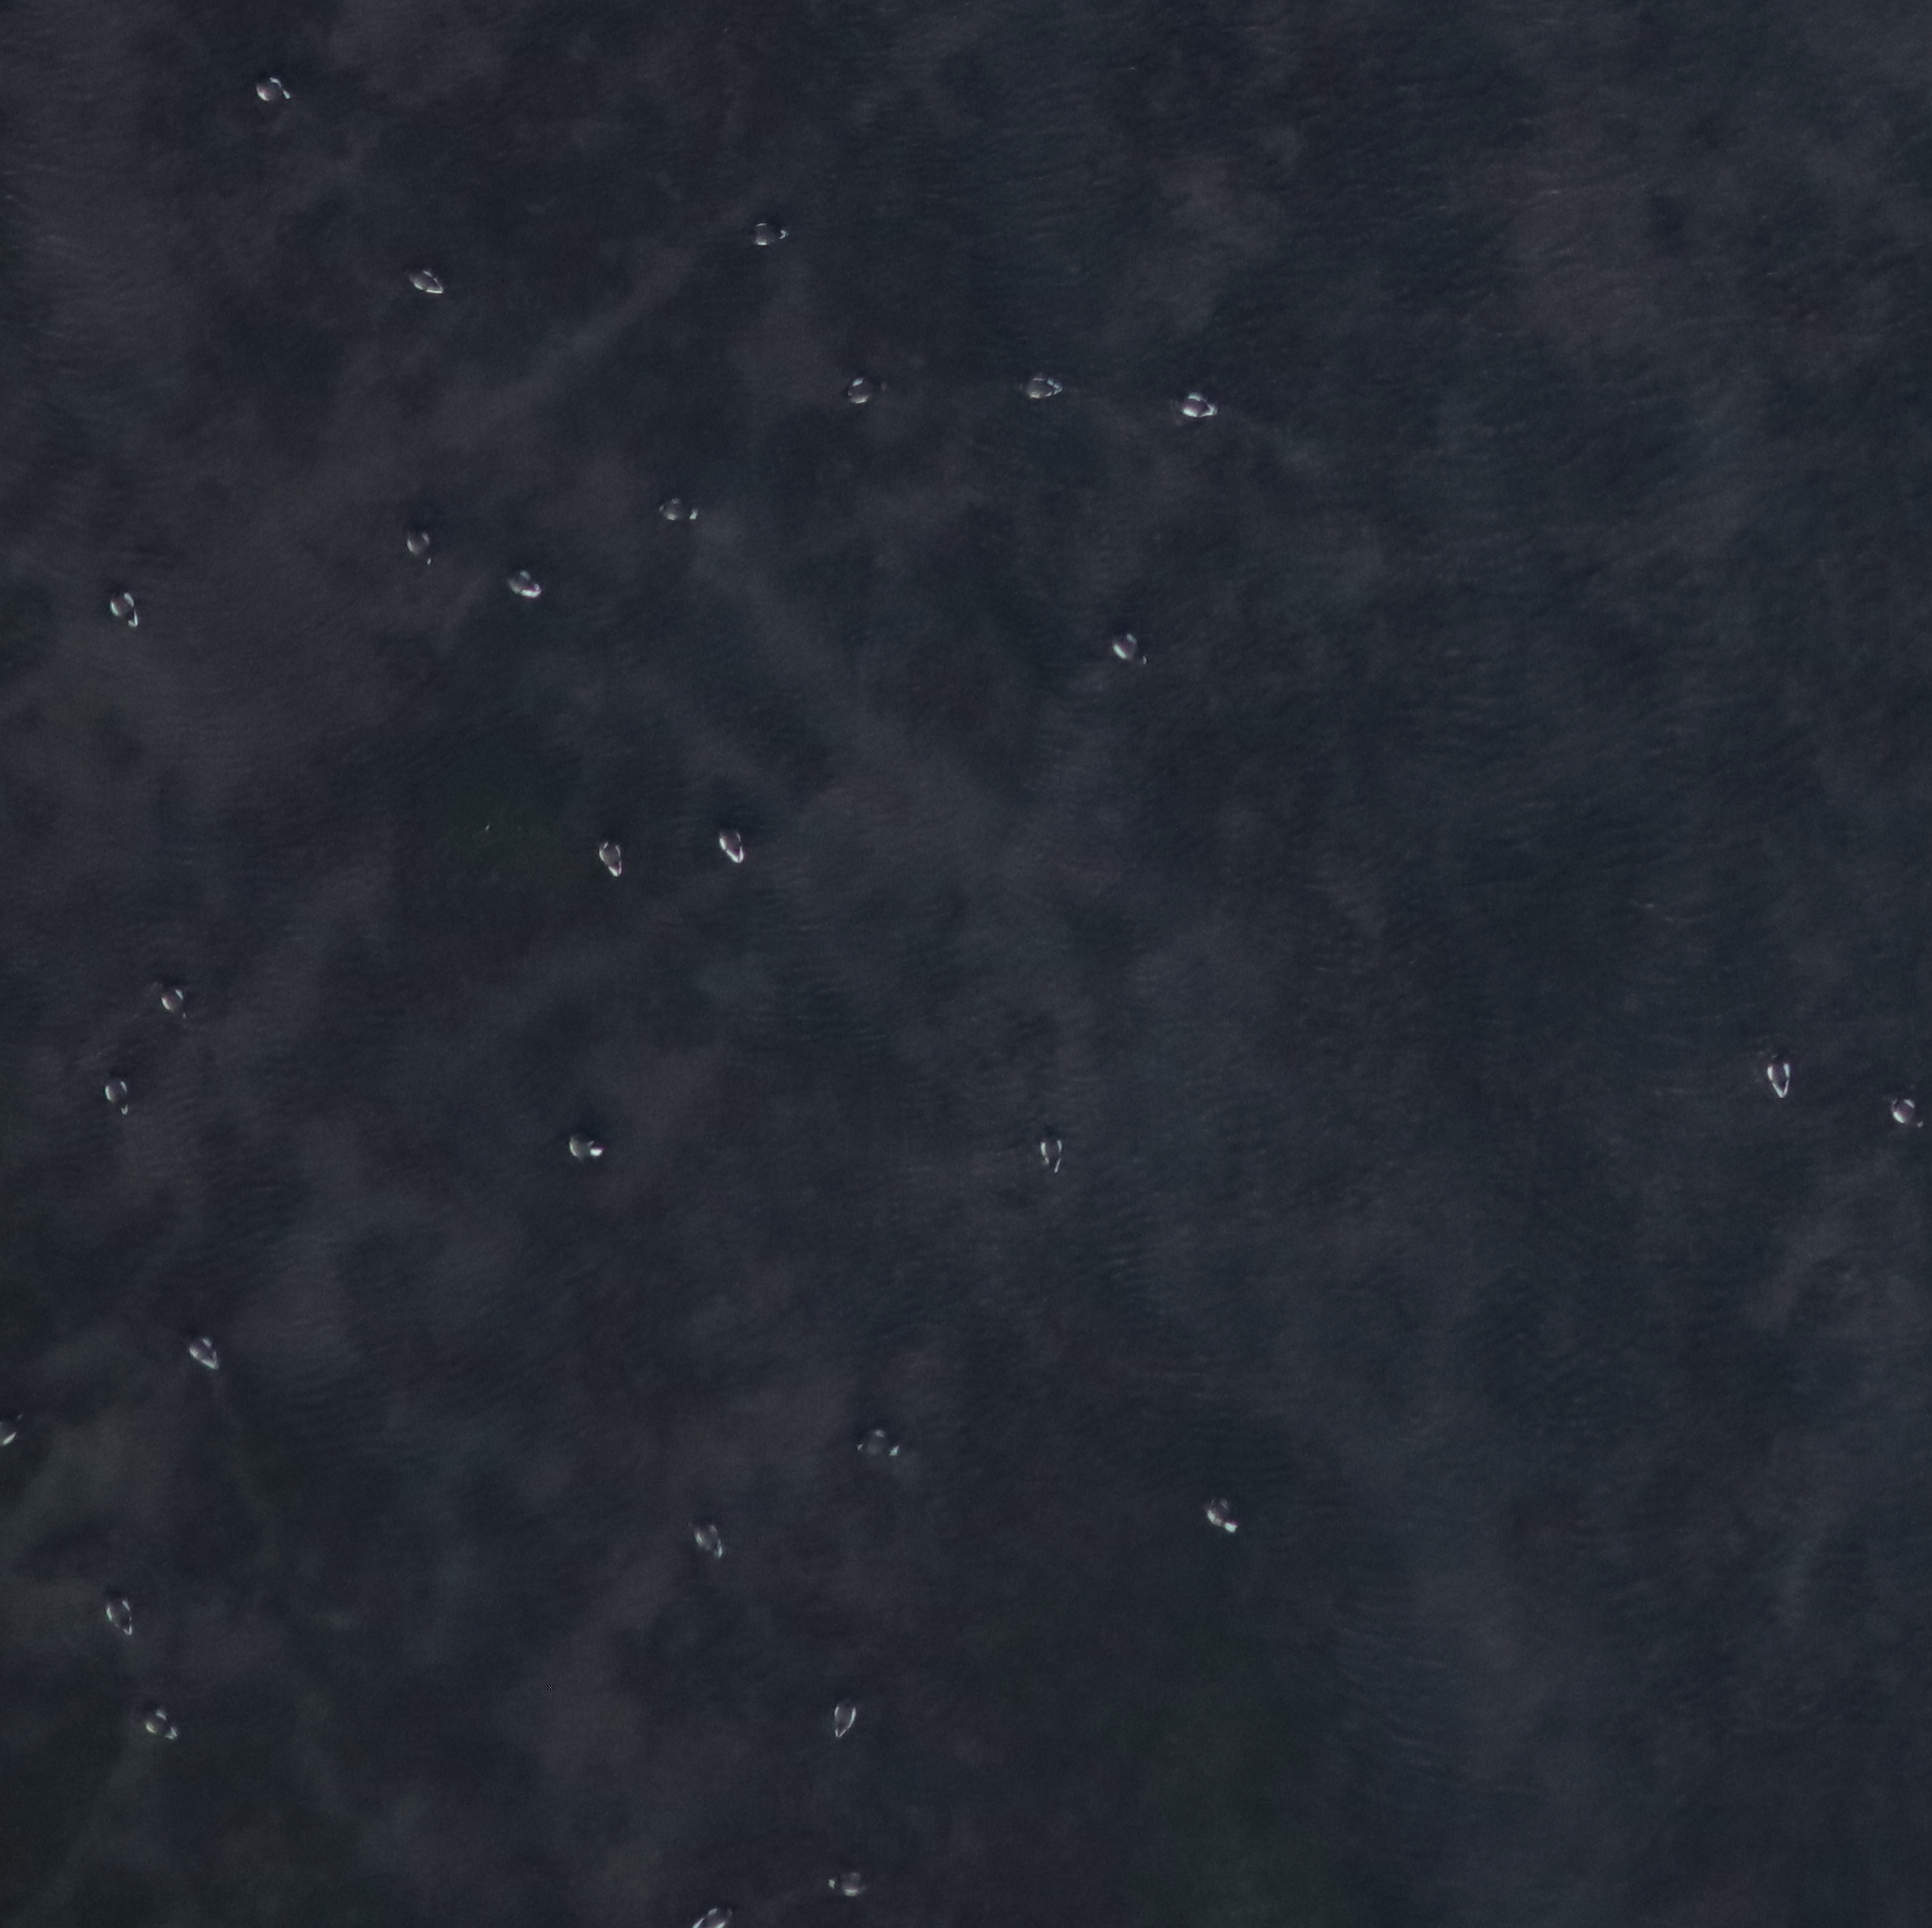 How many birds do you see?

28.